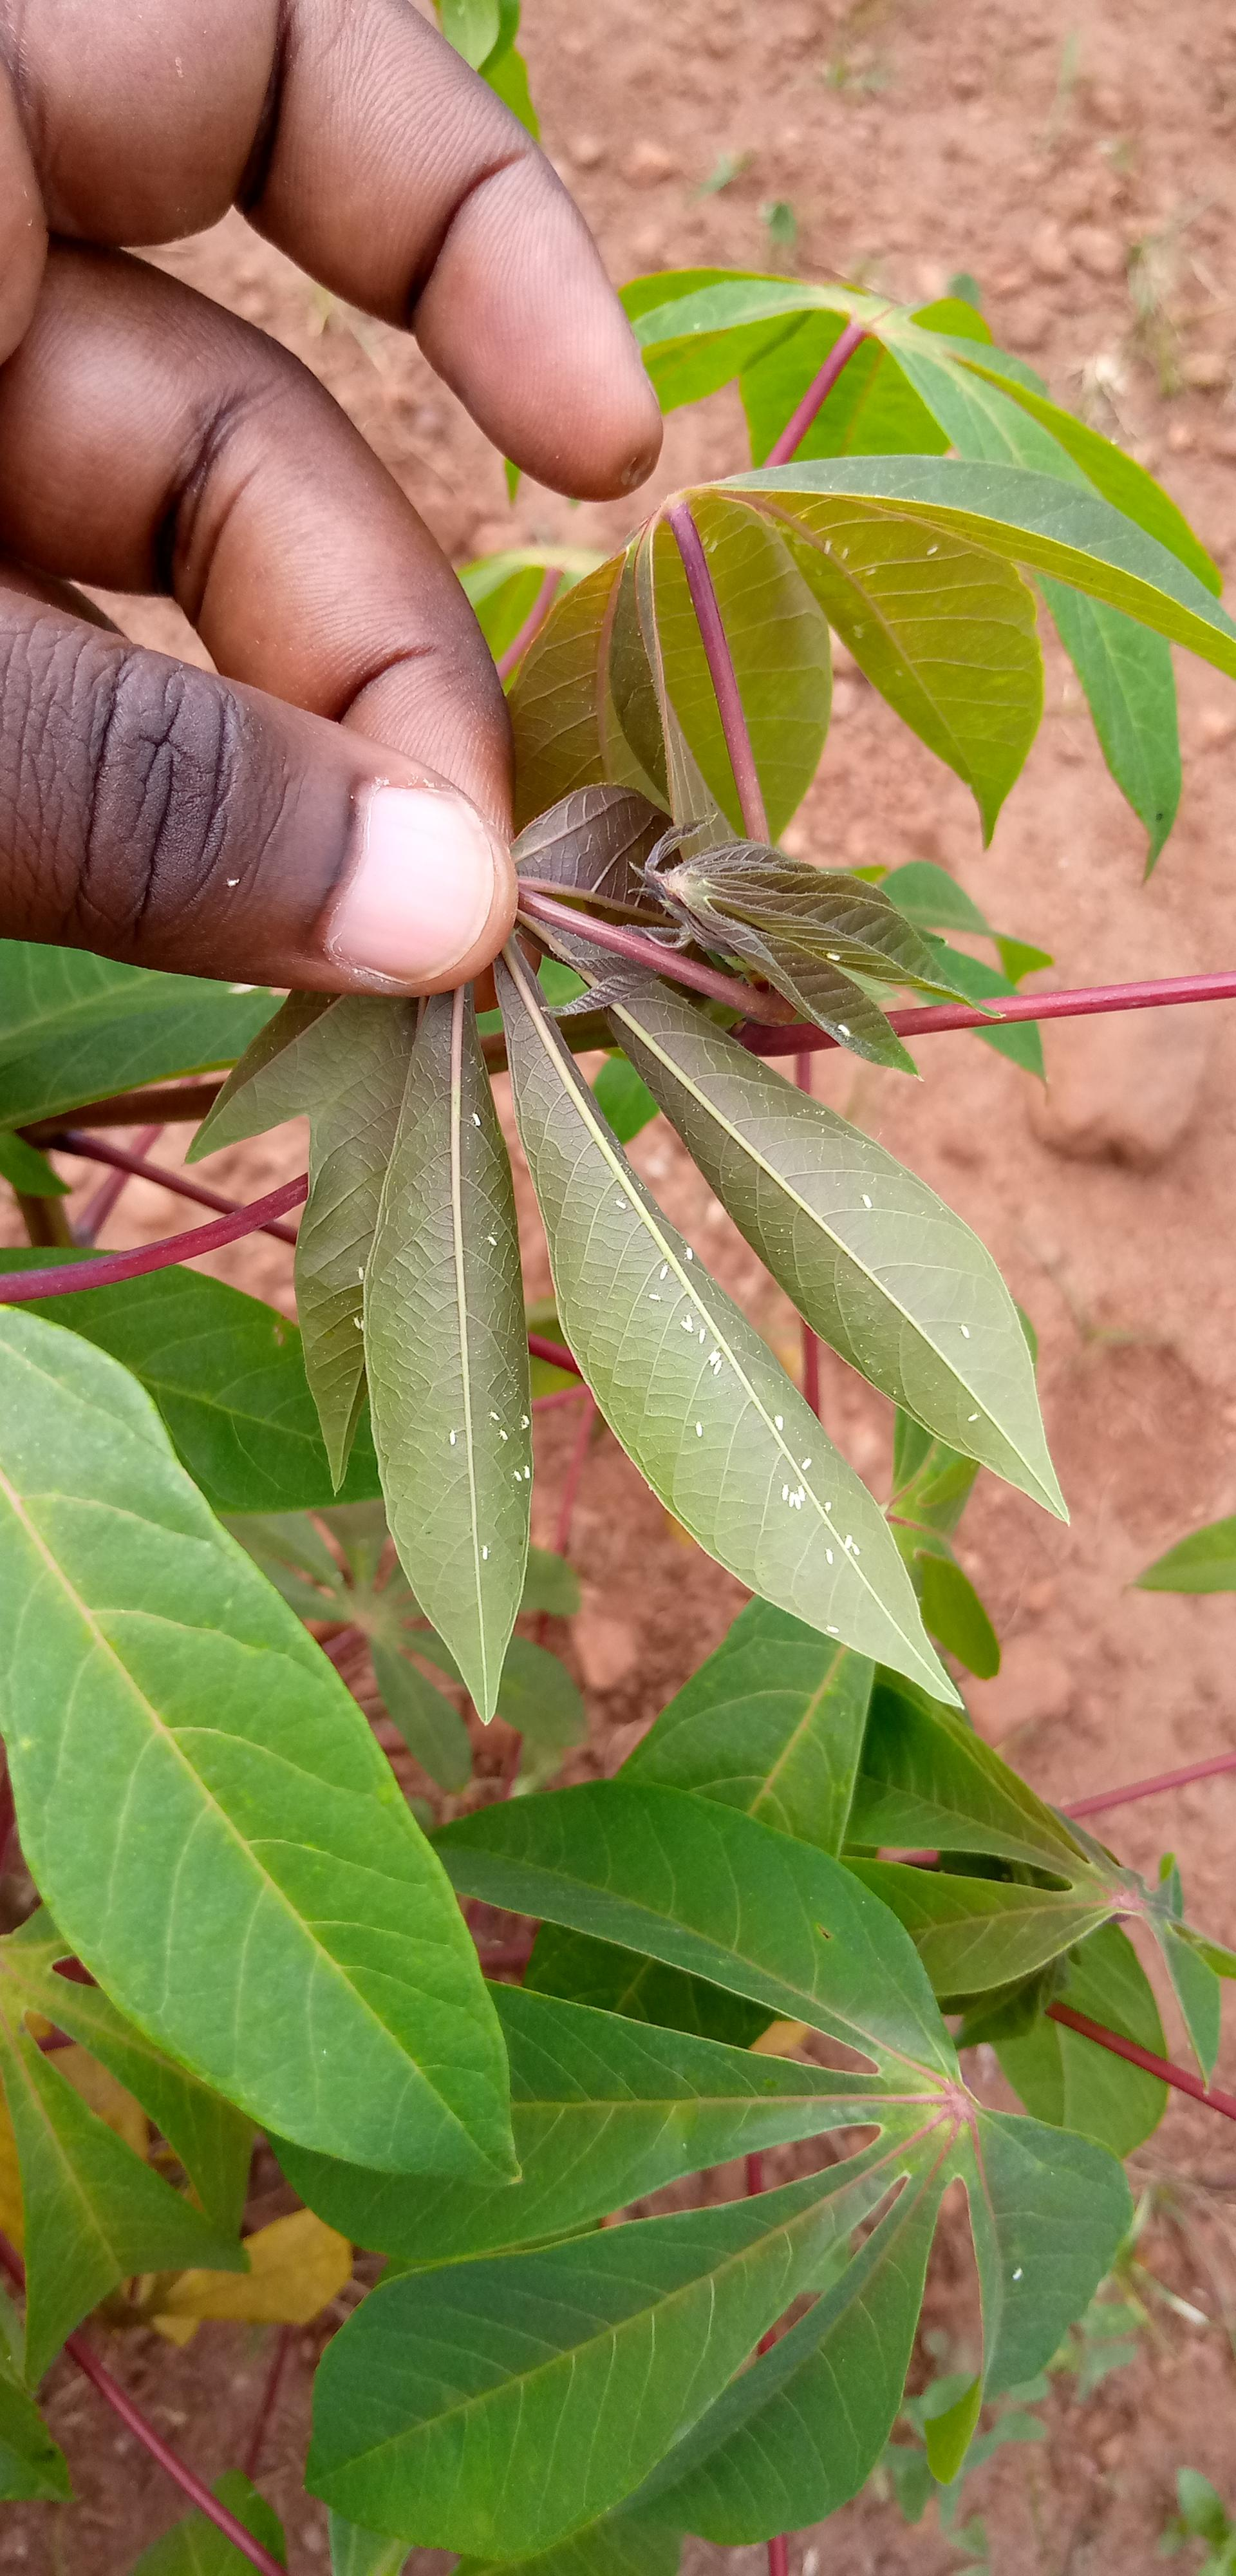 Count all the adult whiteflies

42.